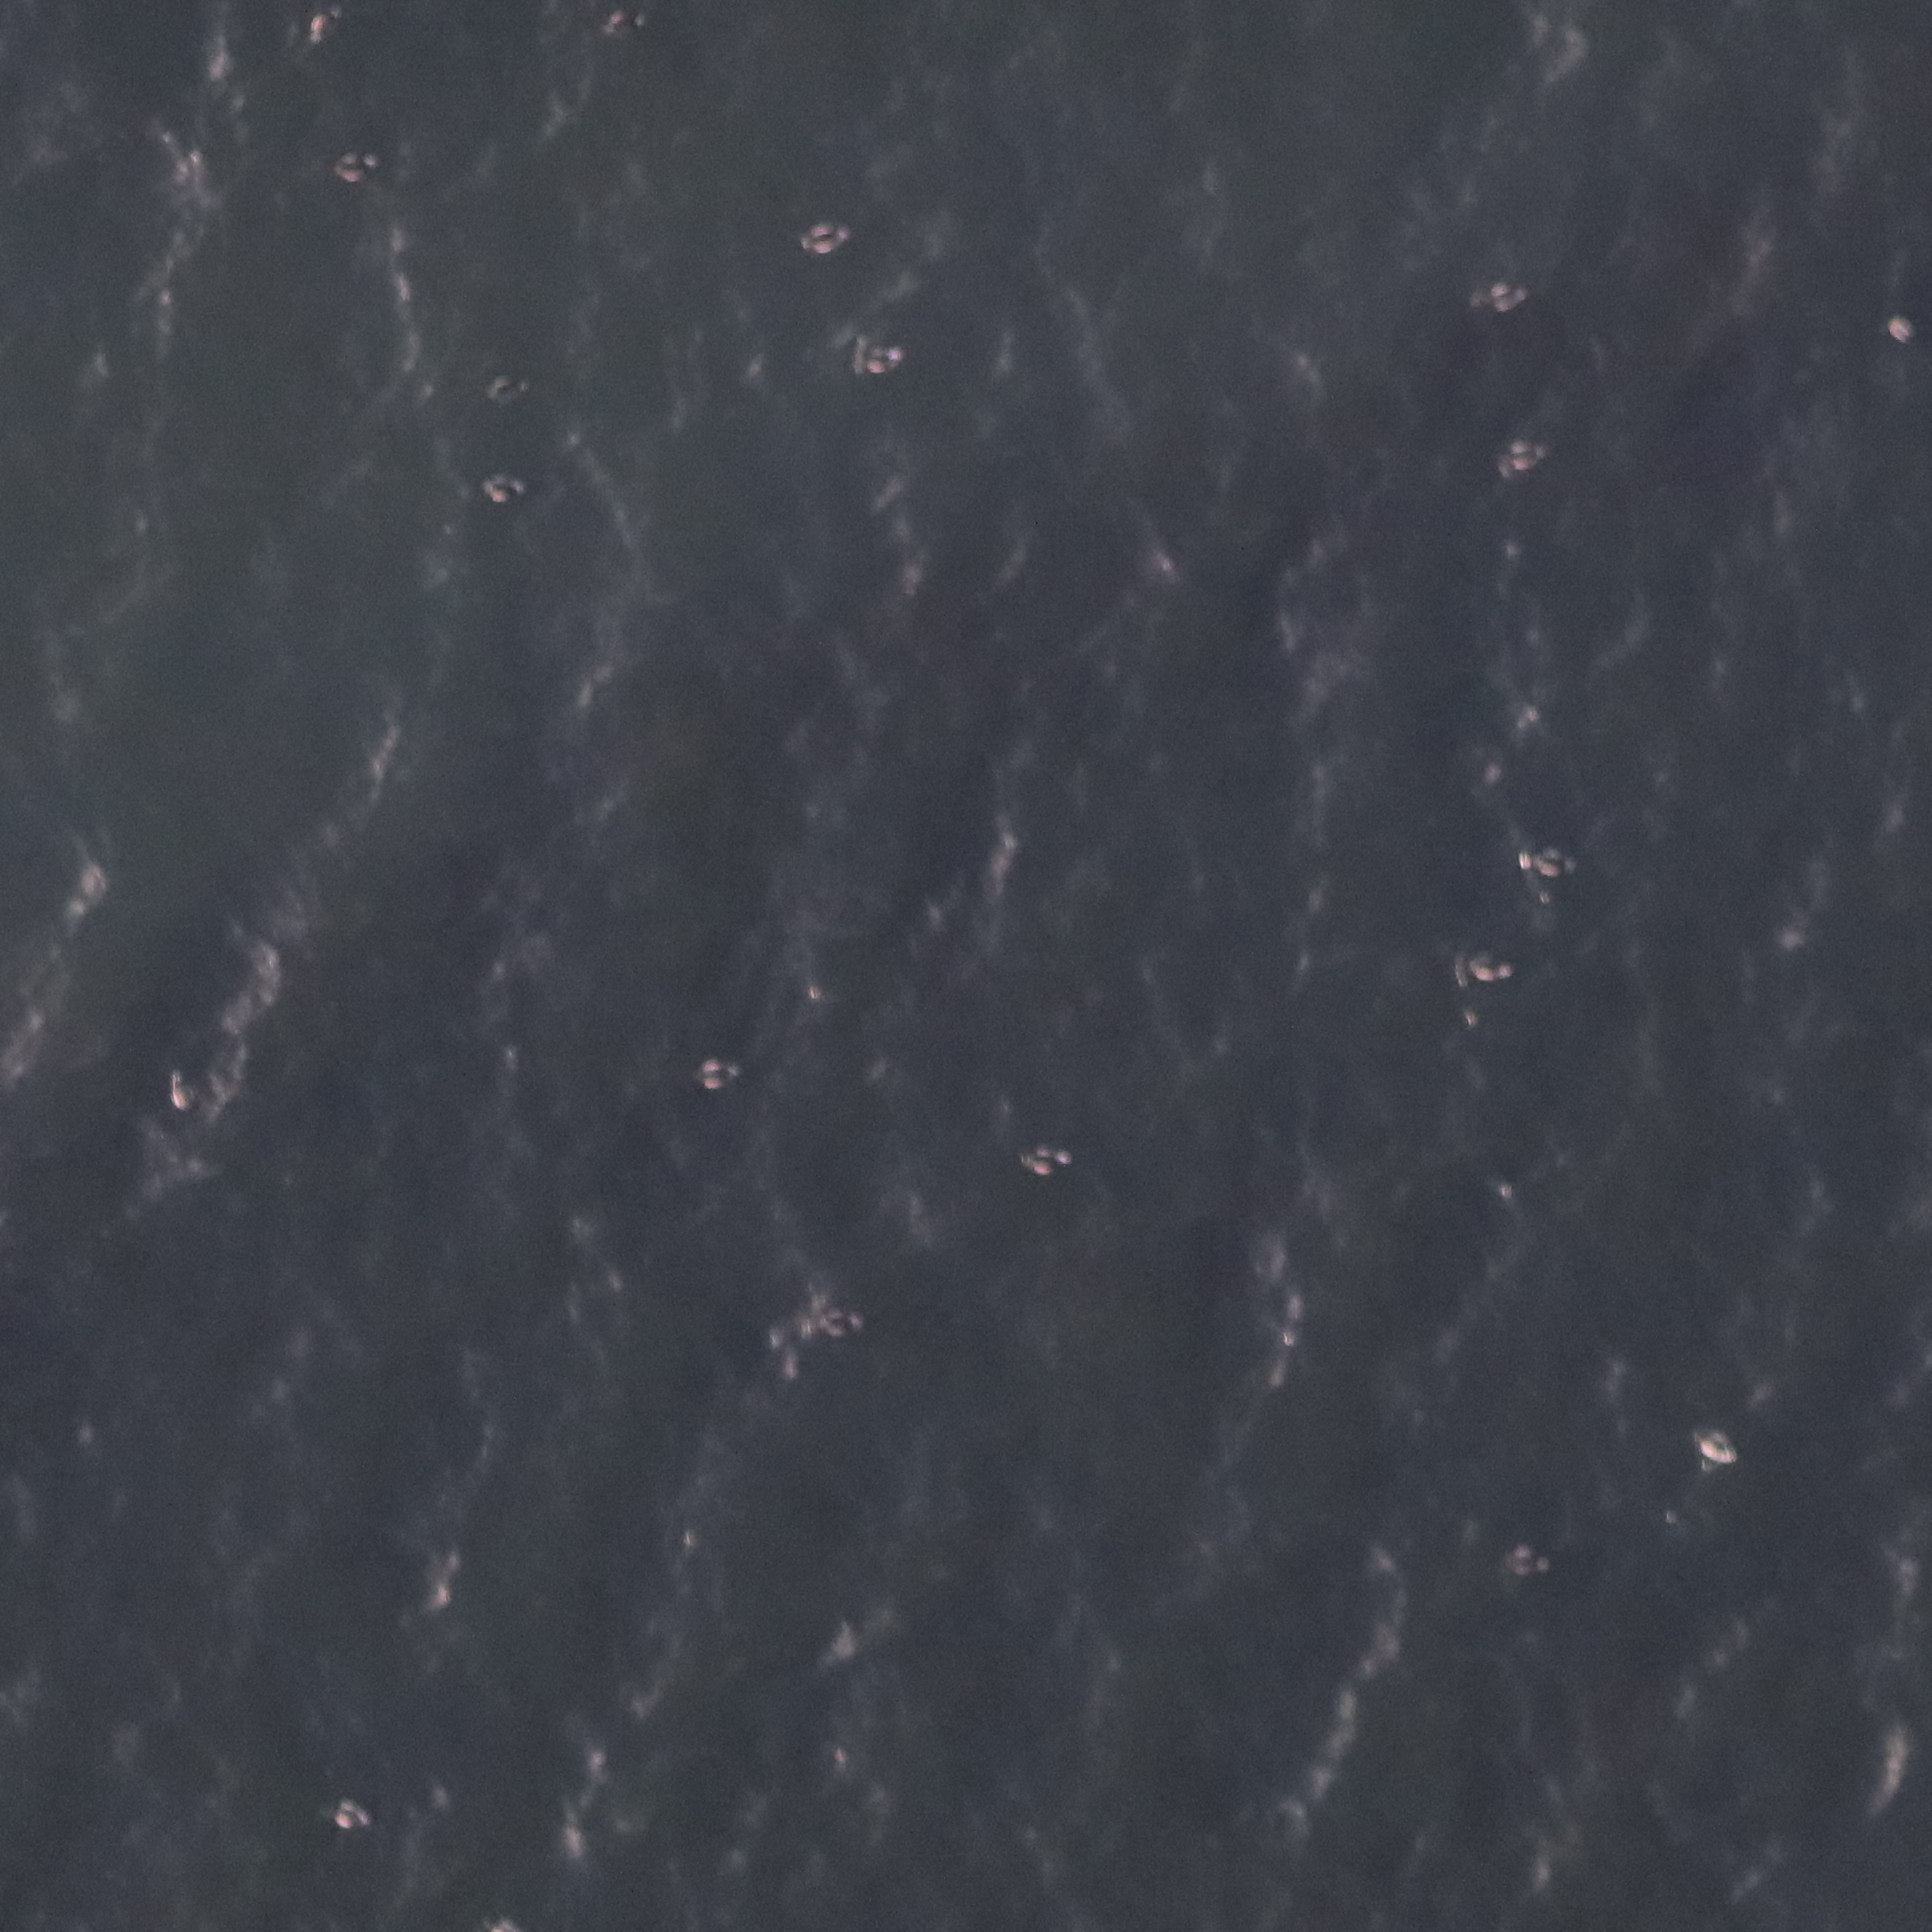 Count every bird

19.